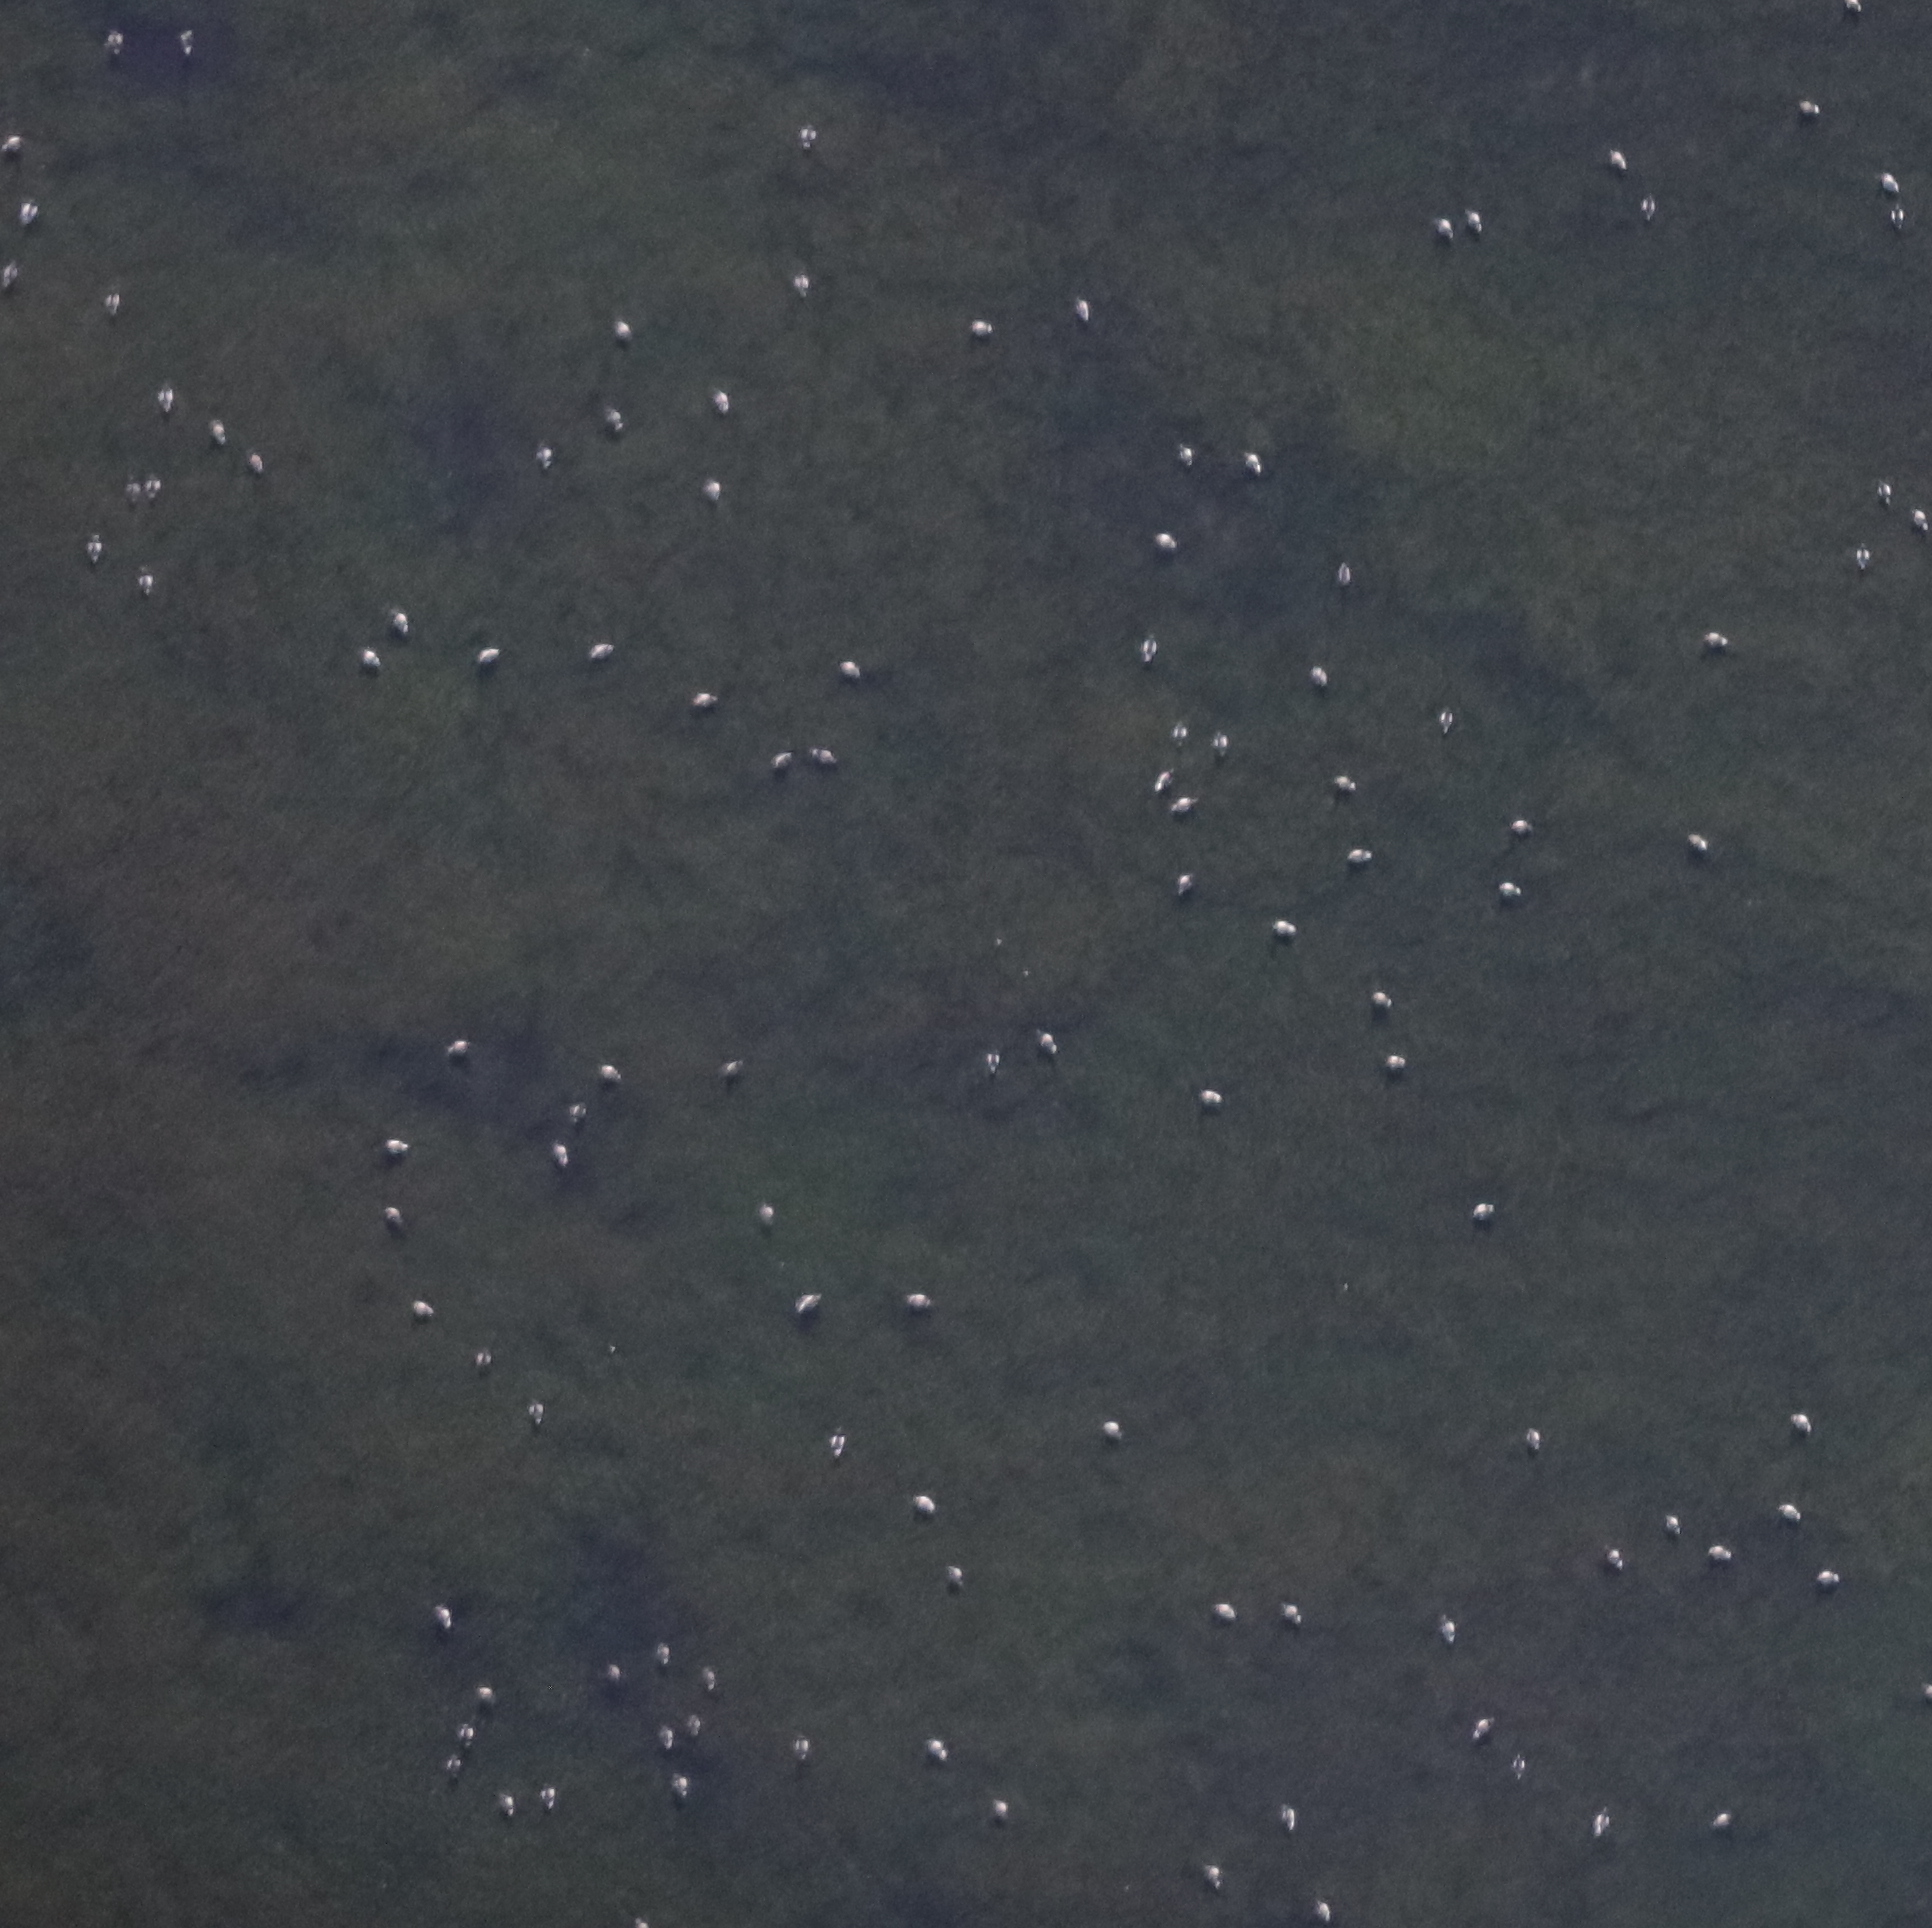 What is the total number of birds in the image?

115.